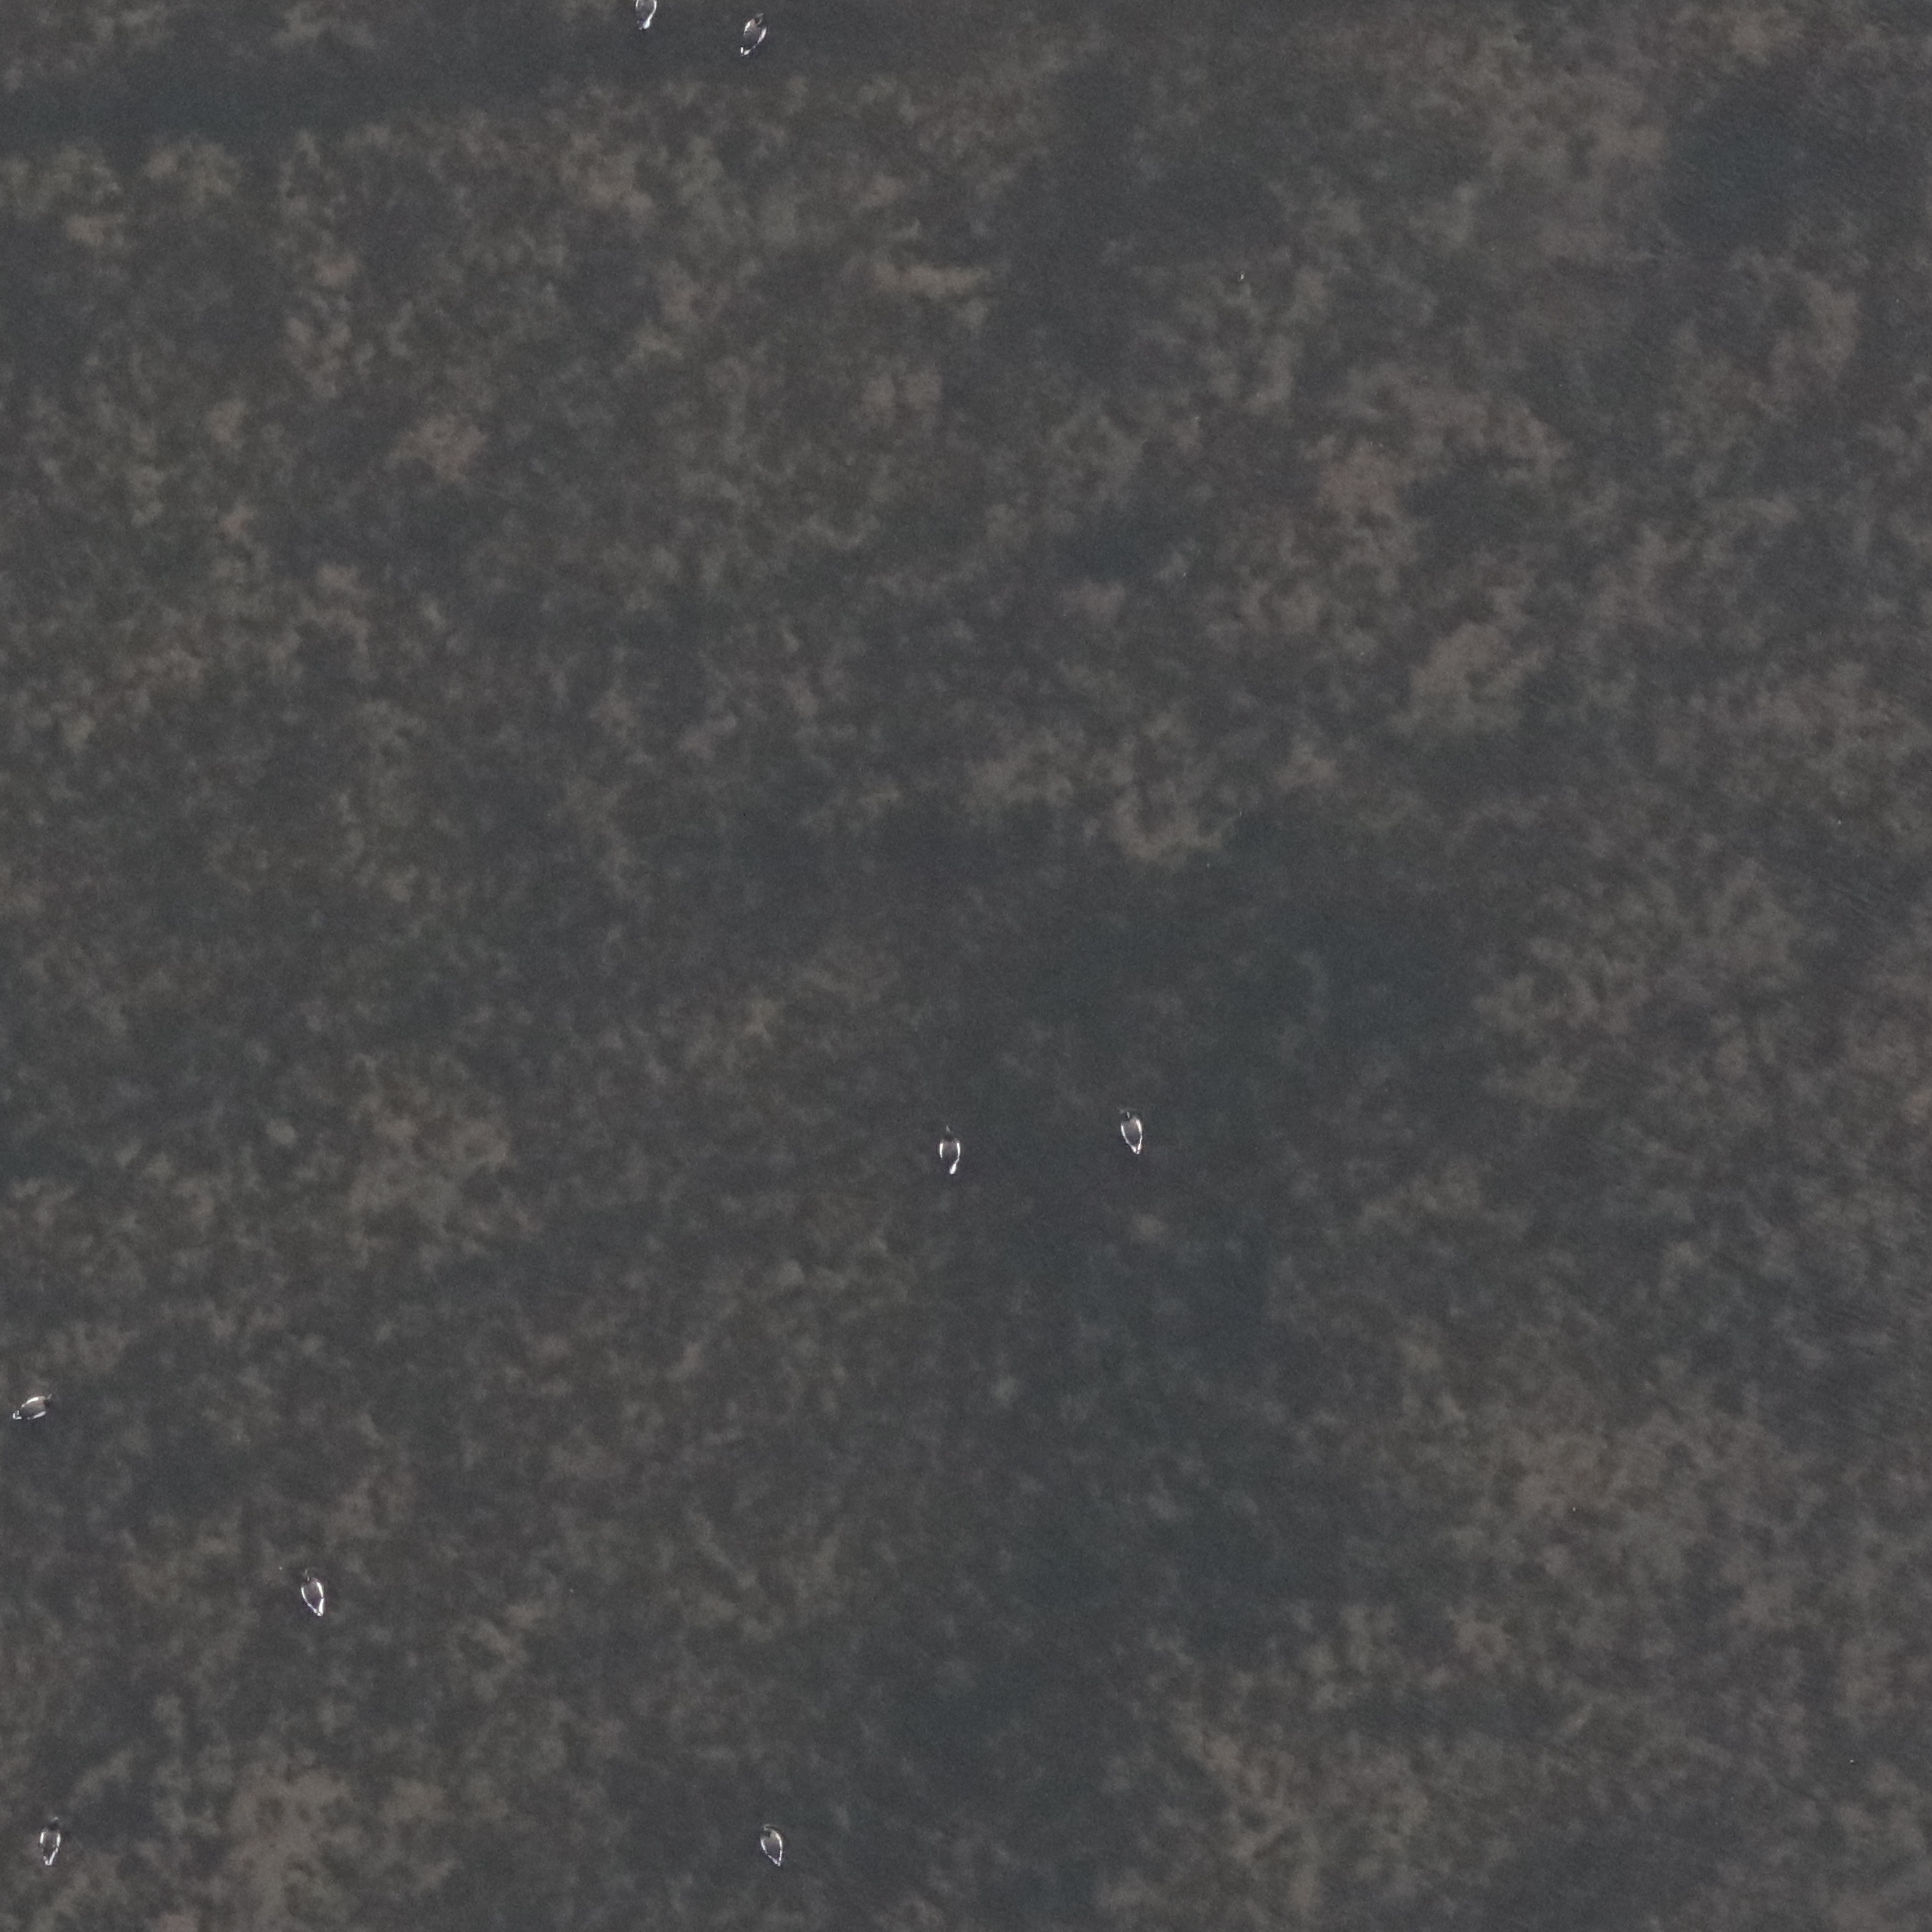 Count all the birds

8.